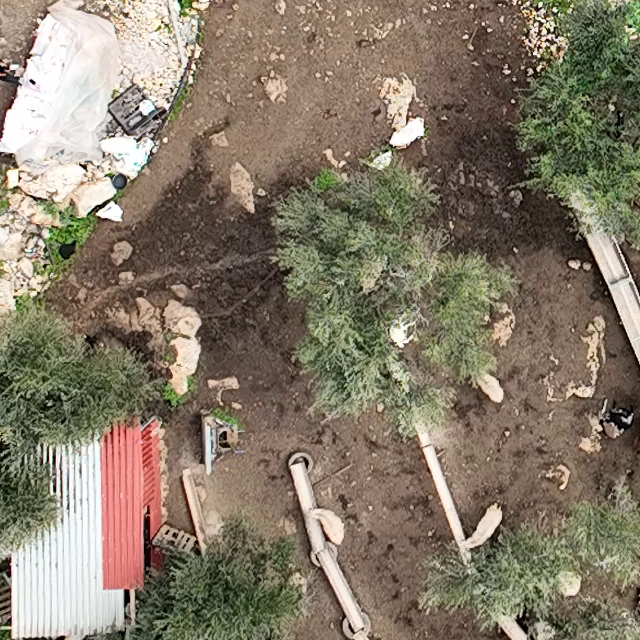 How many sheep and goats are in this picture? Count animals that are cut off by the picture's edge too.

5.